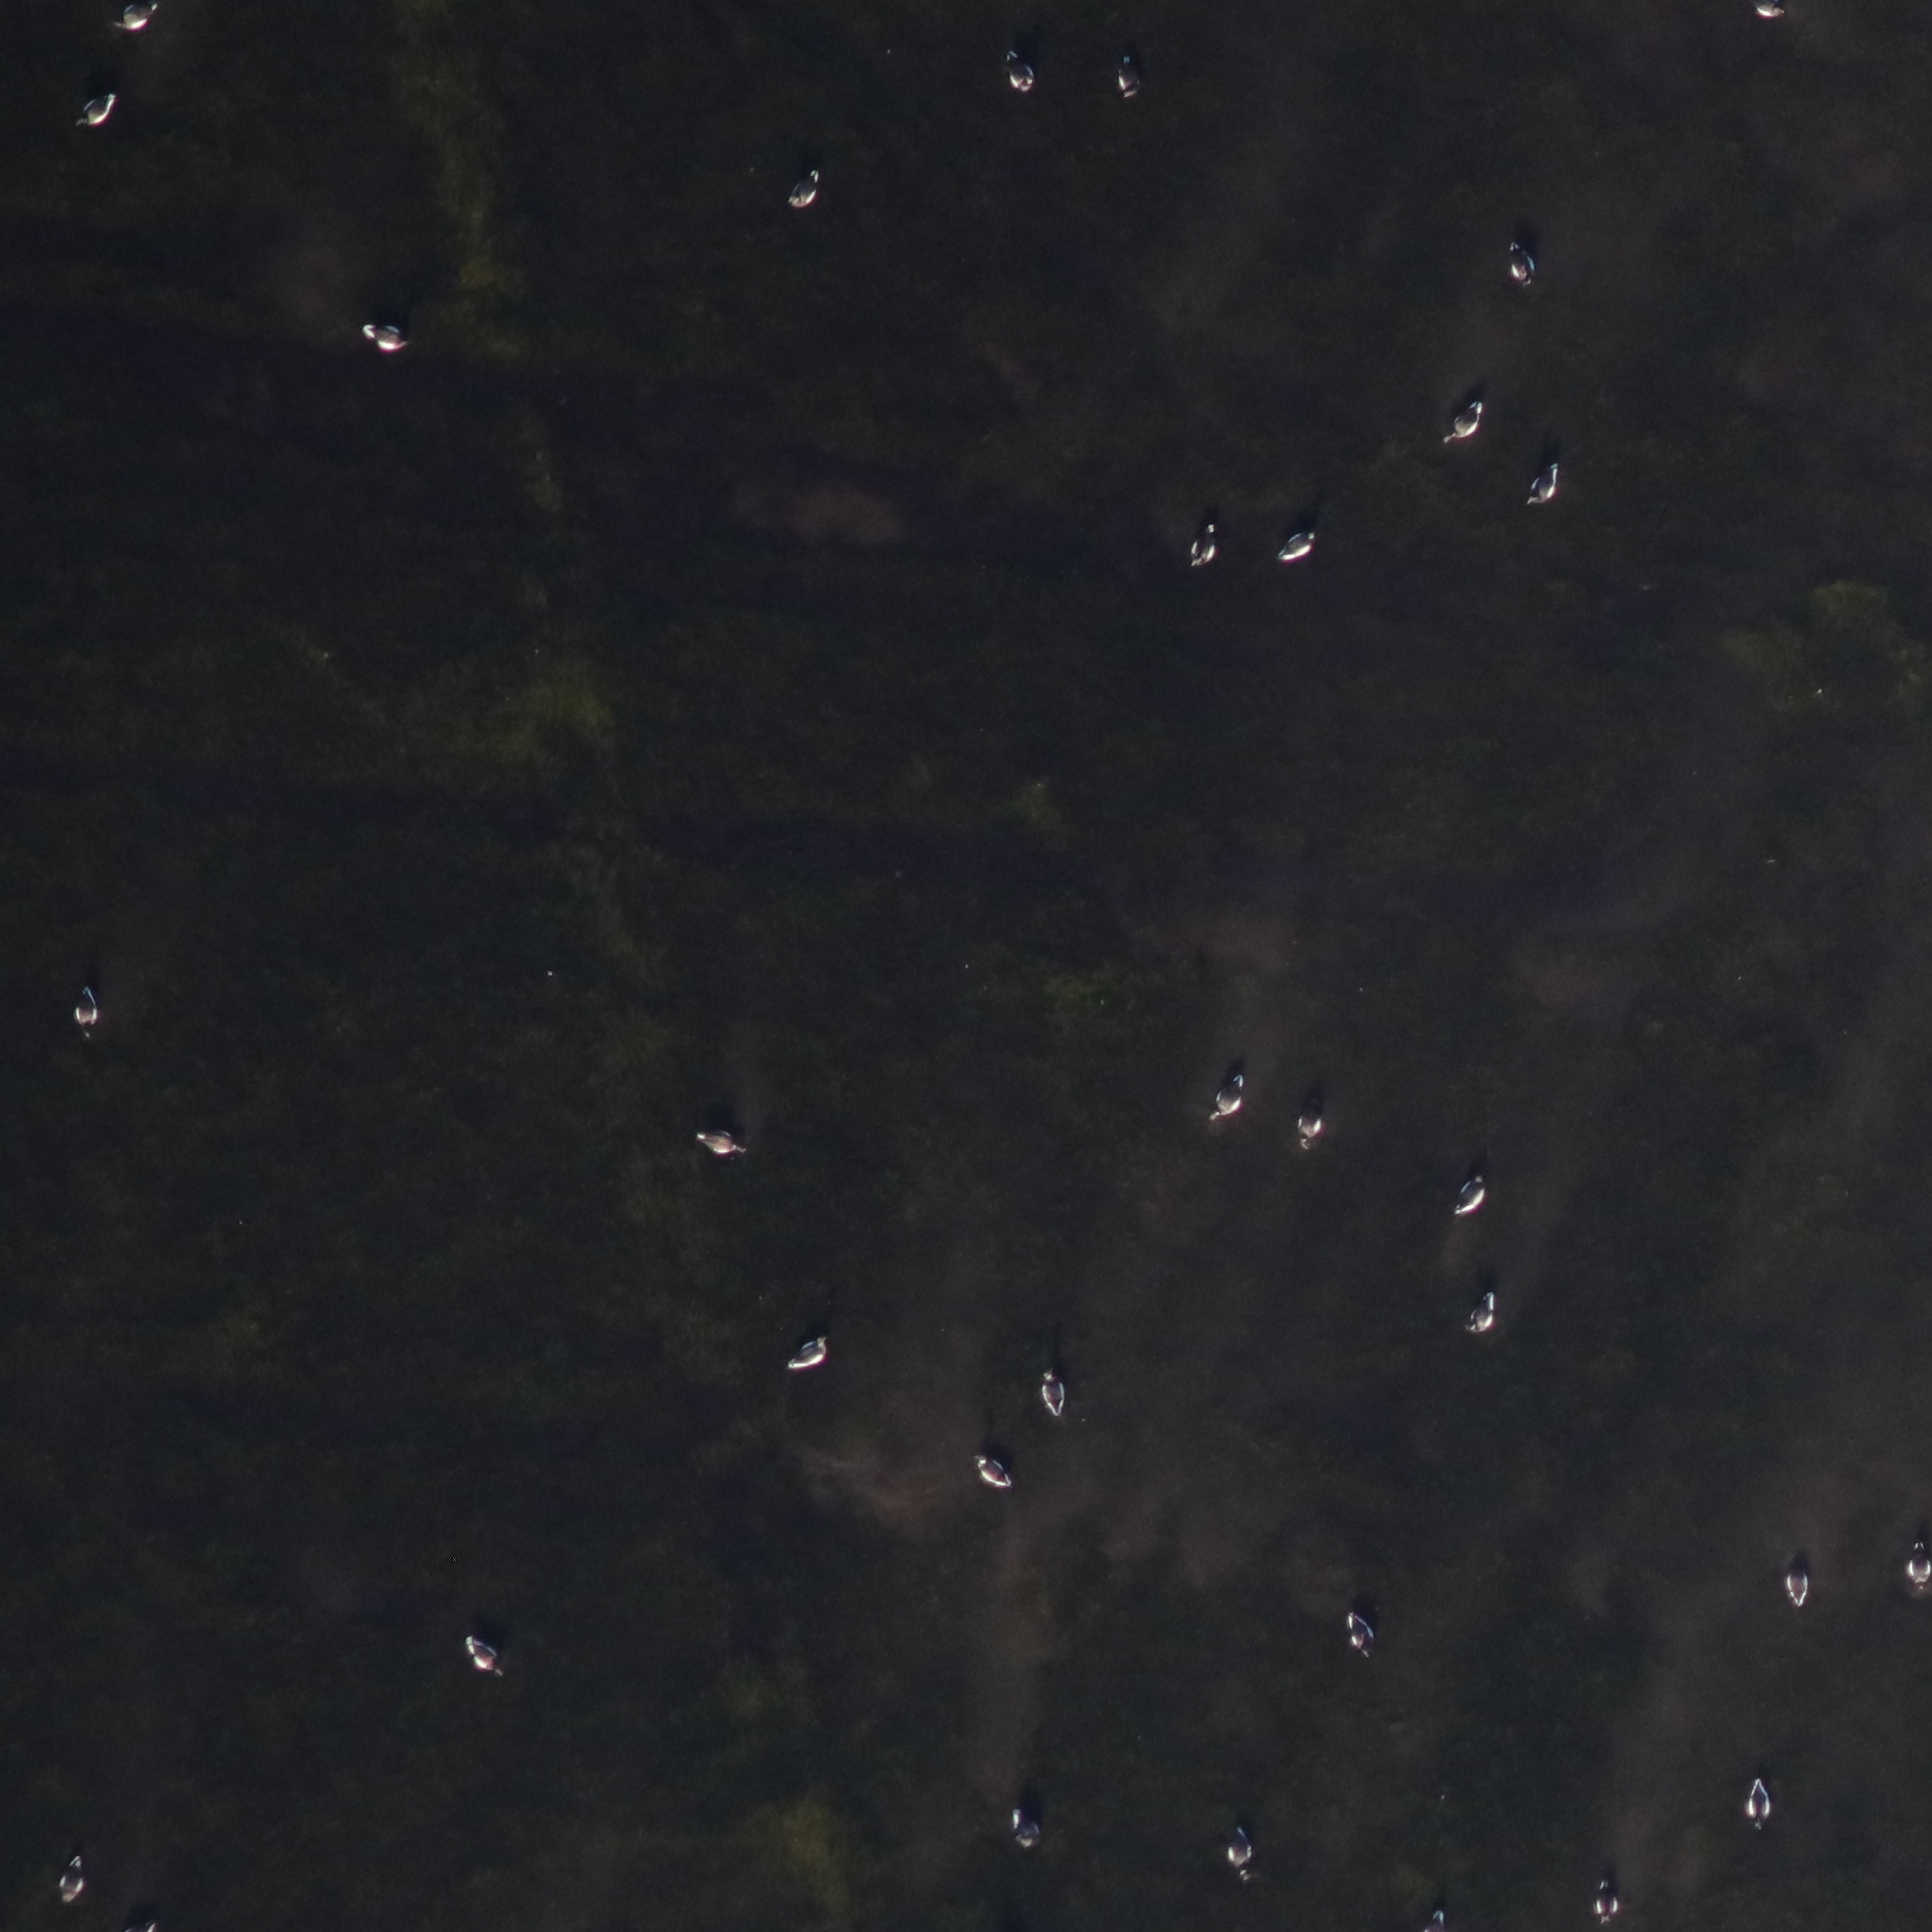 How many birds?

29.